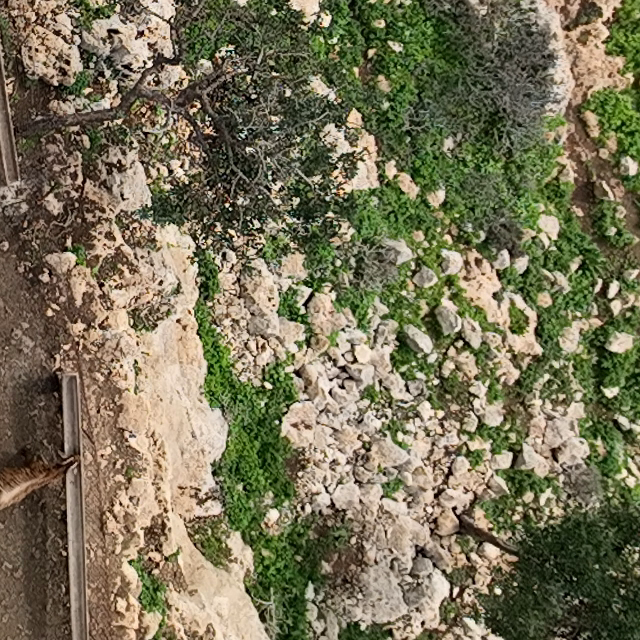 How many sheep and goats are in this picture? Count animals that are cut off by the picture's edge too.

1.